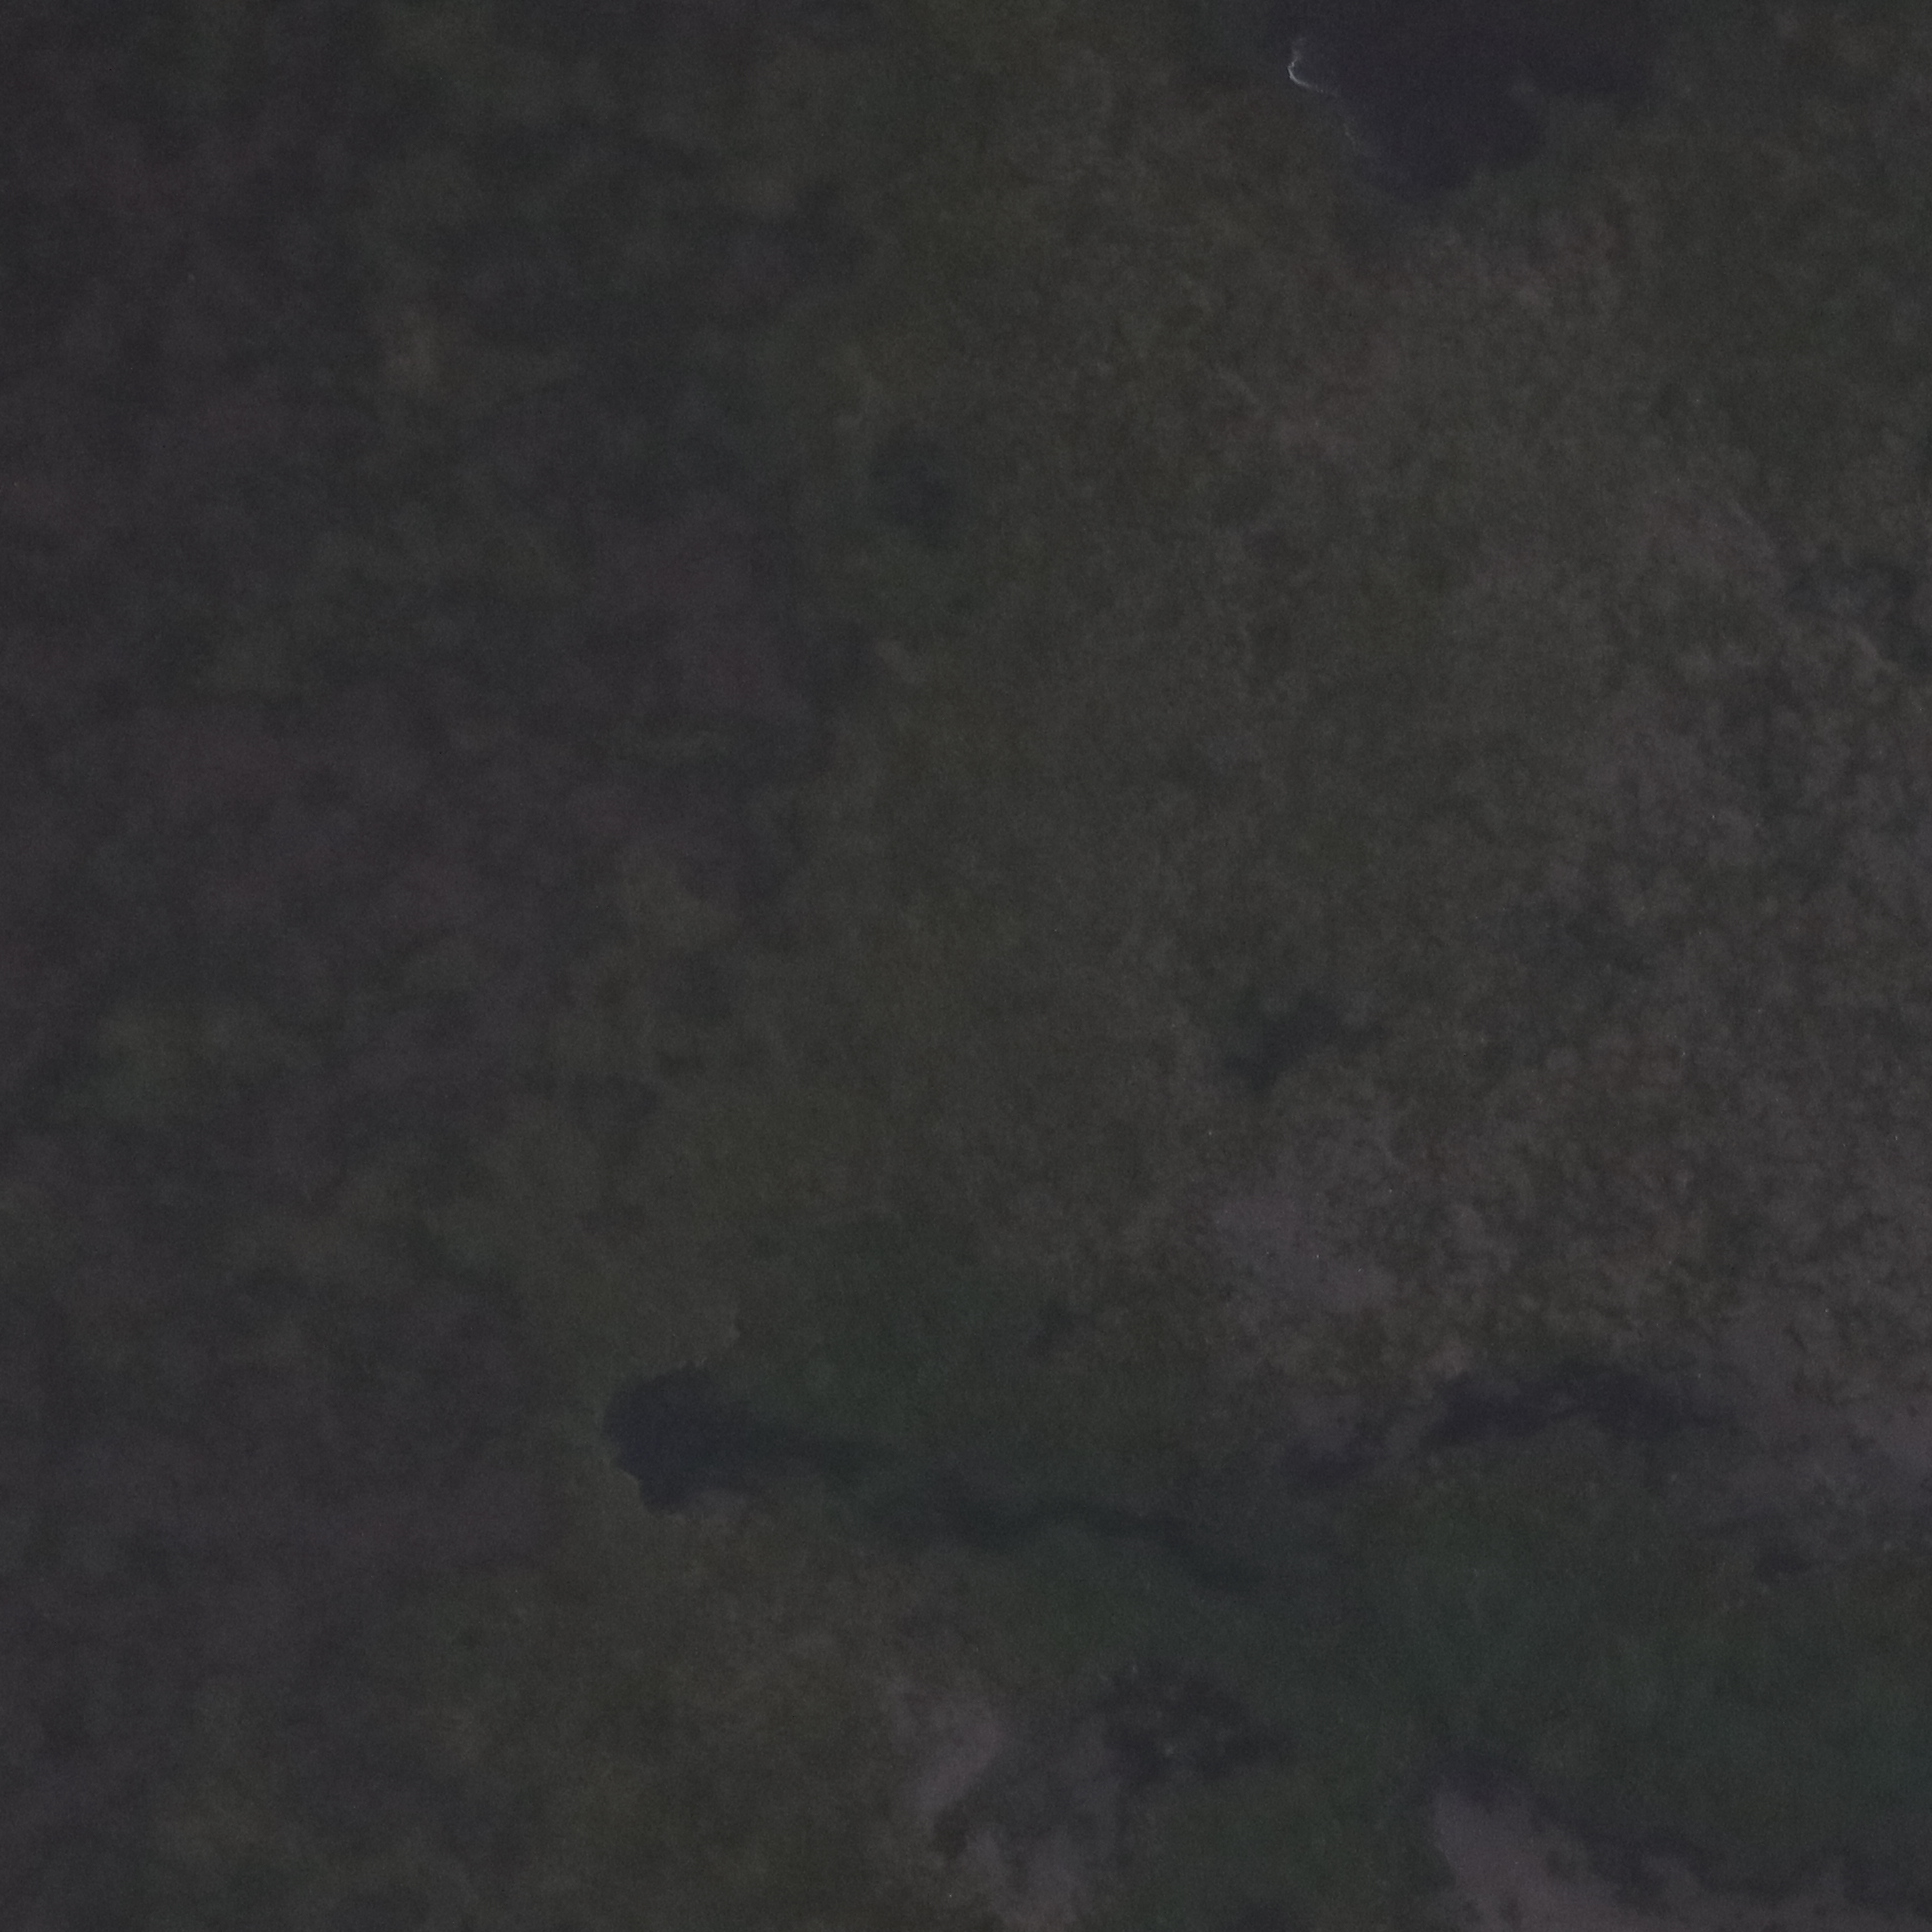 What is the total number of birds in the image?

0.